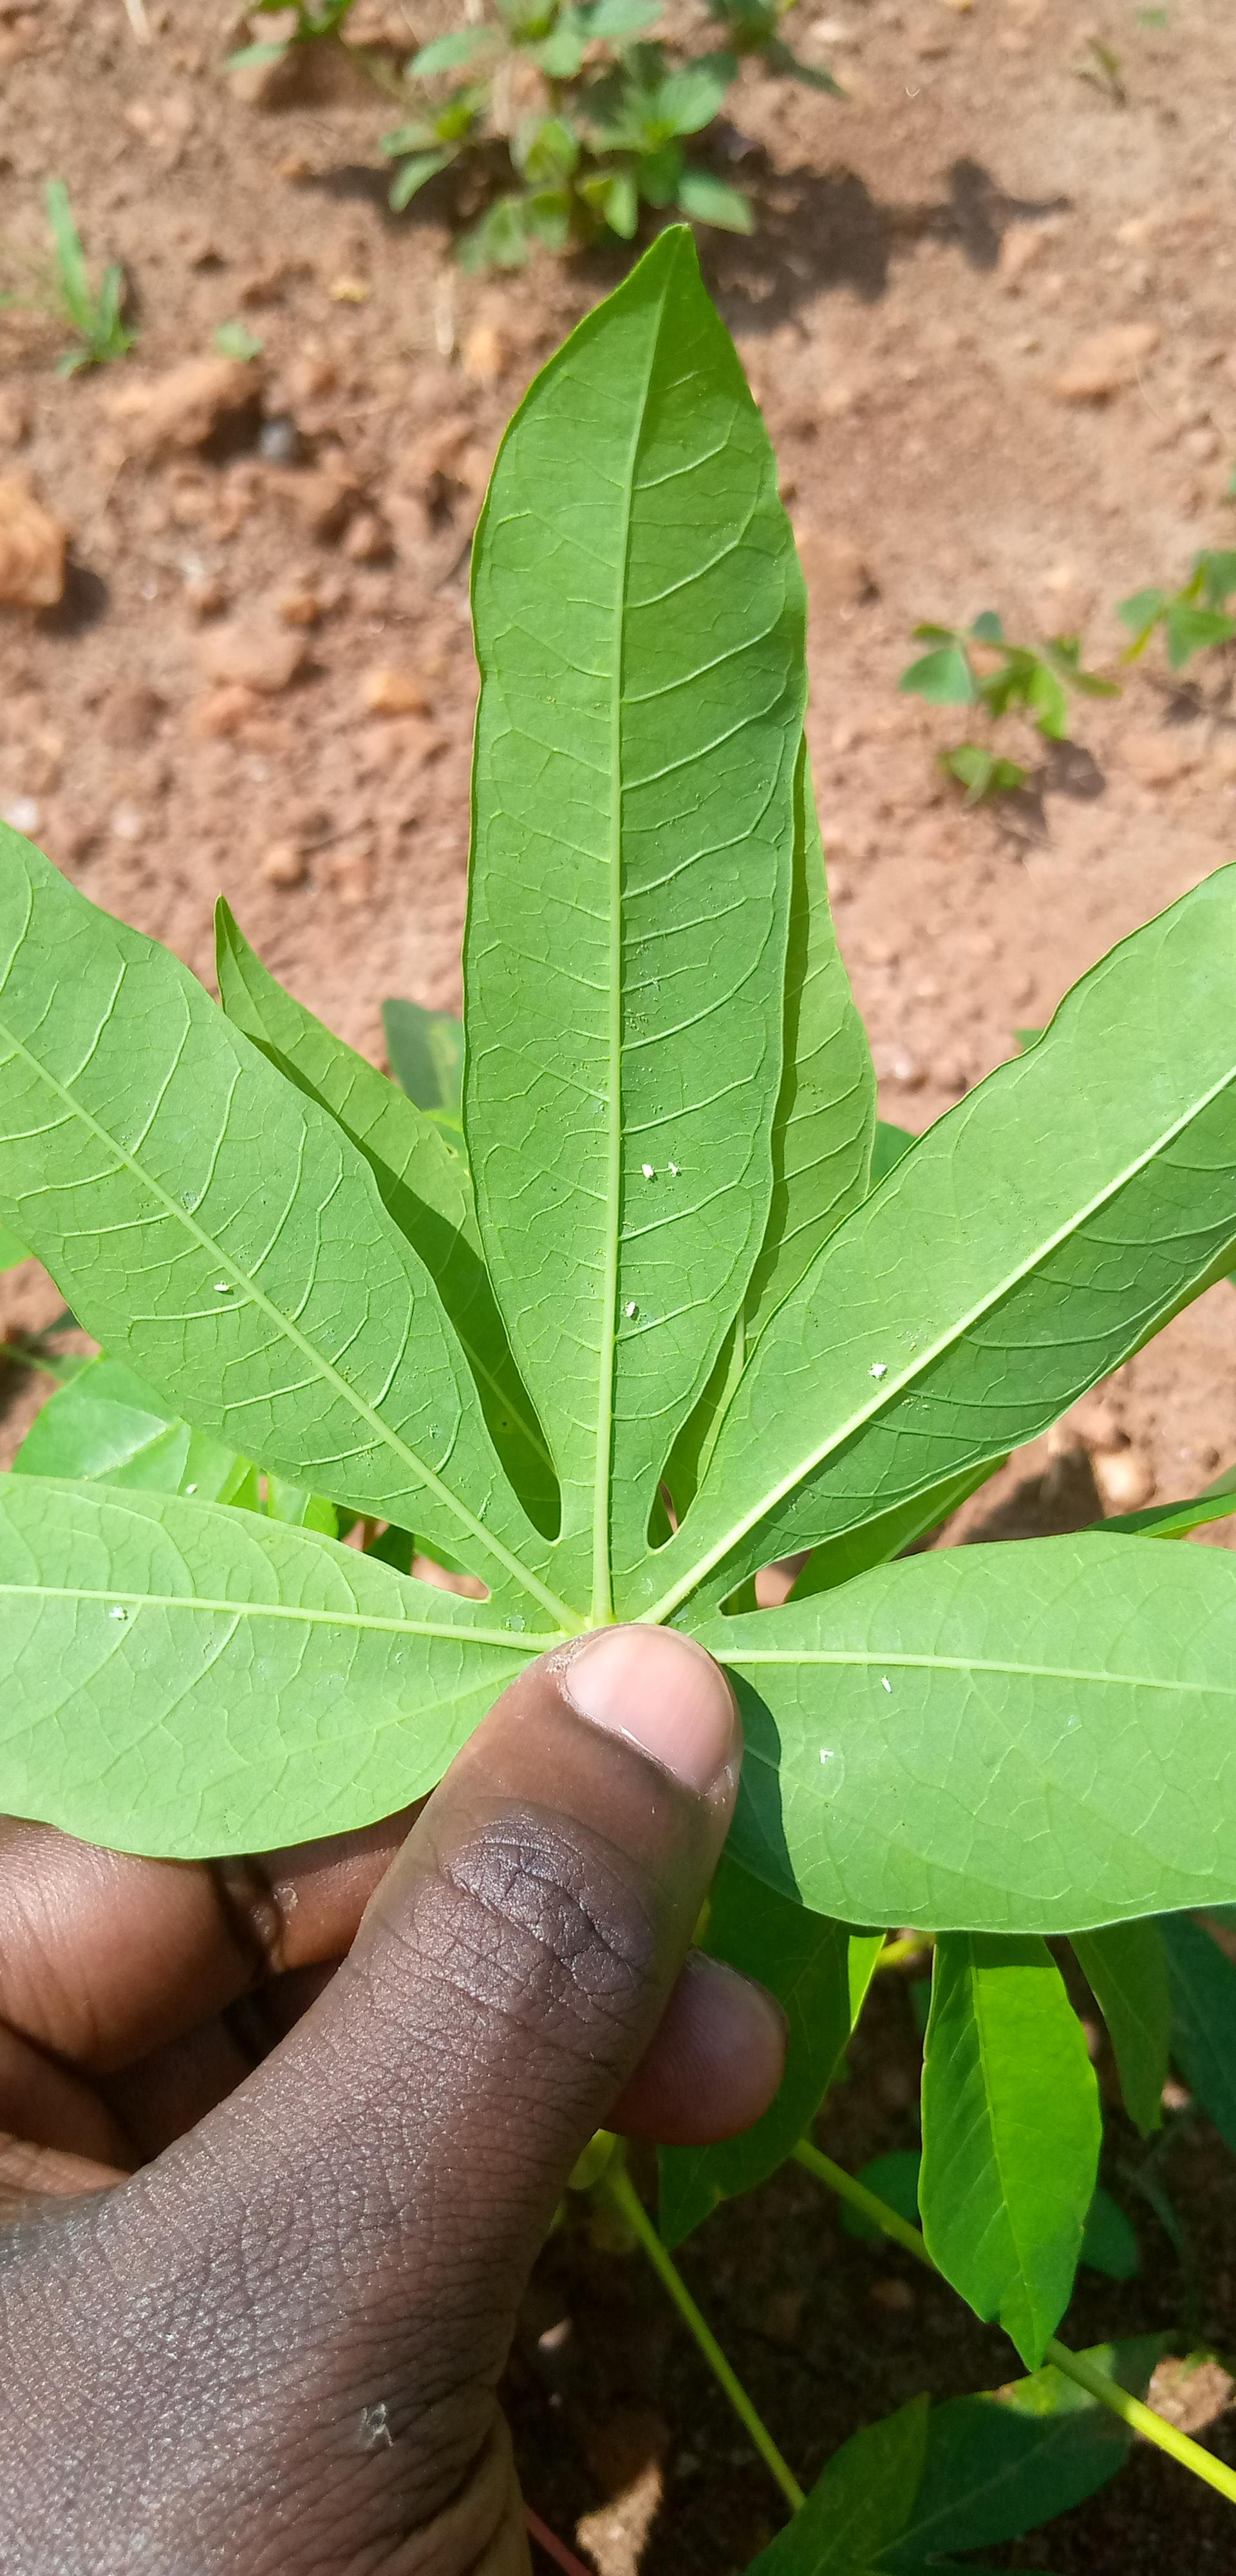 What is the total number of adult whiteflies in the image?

9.